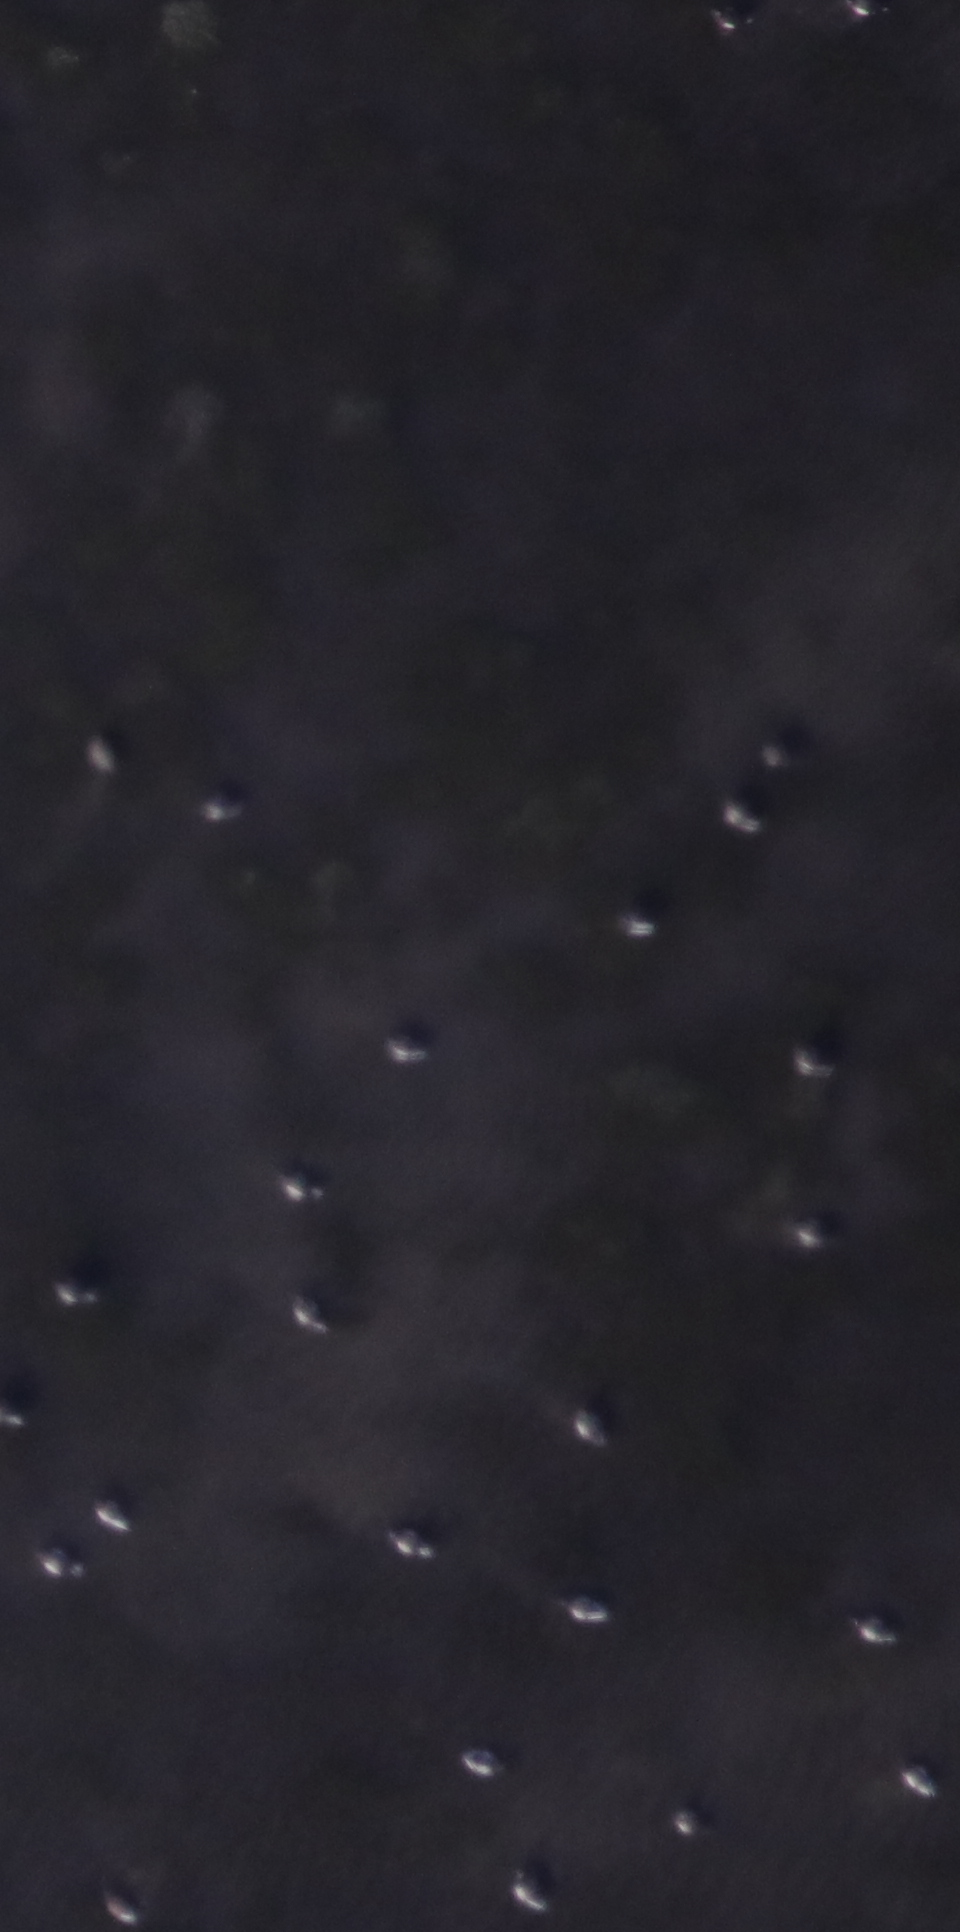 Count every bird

22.